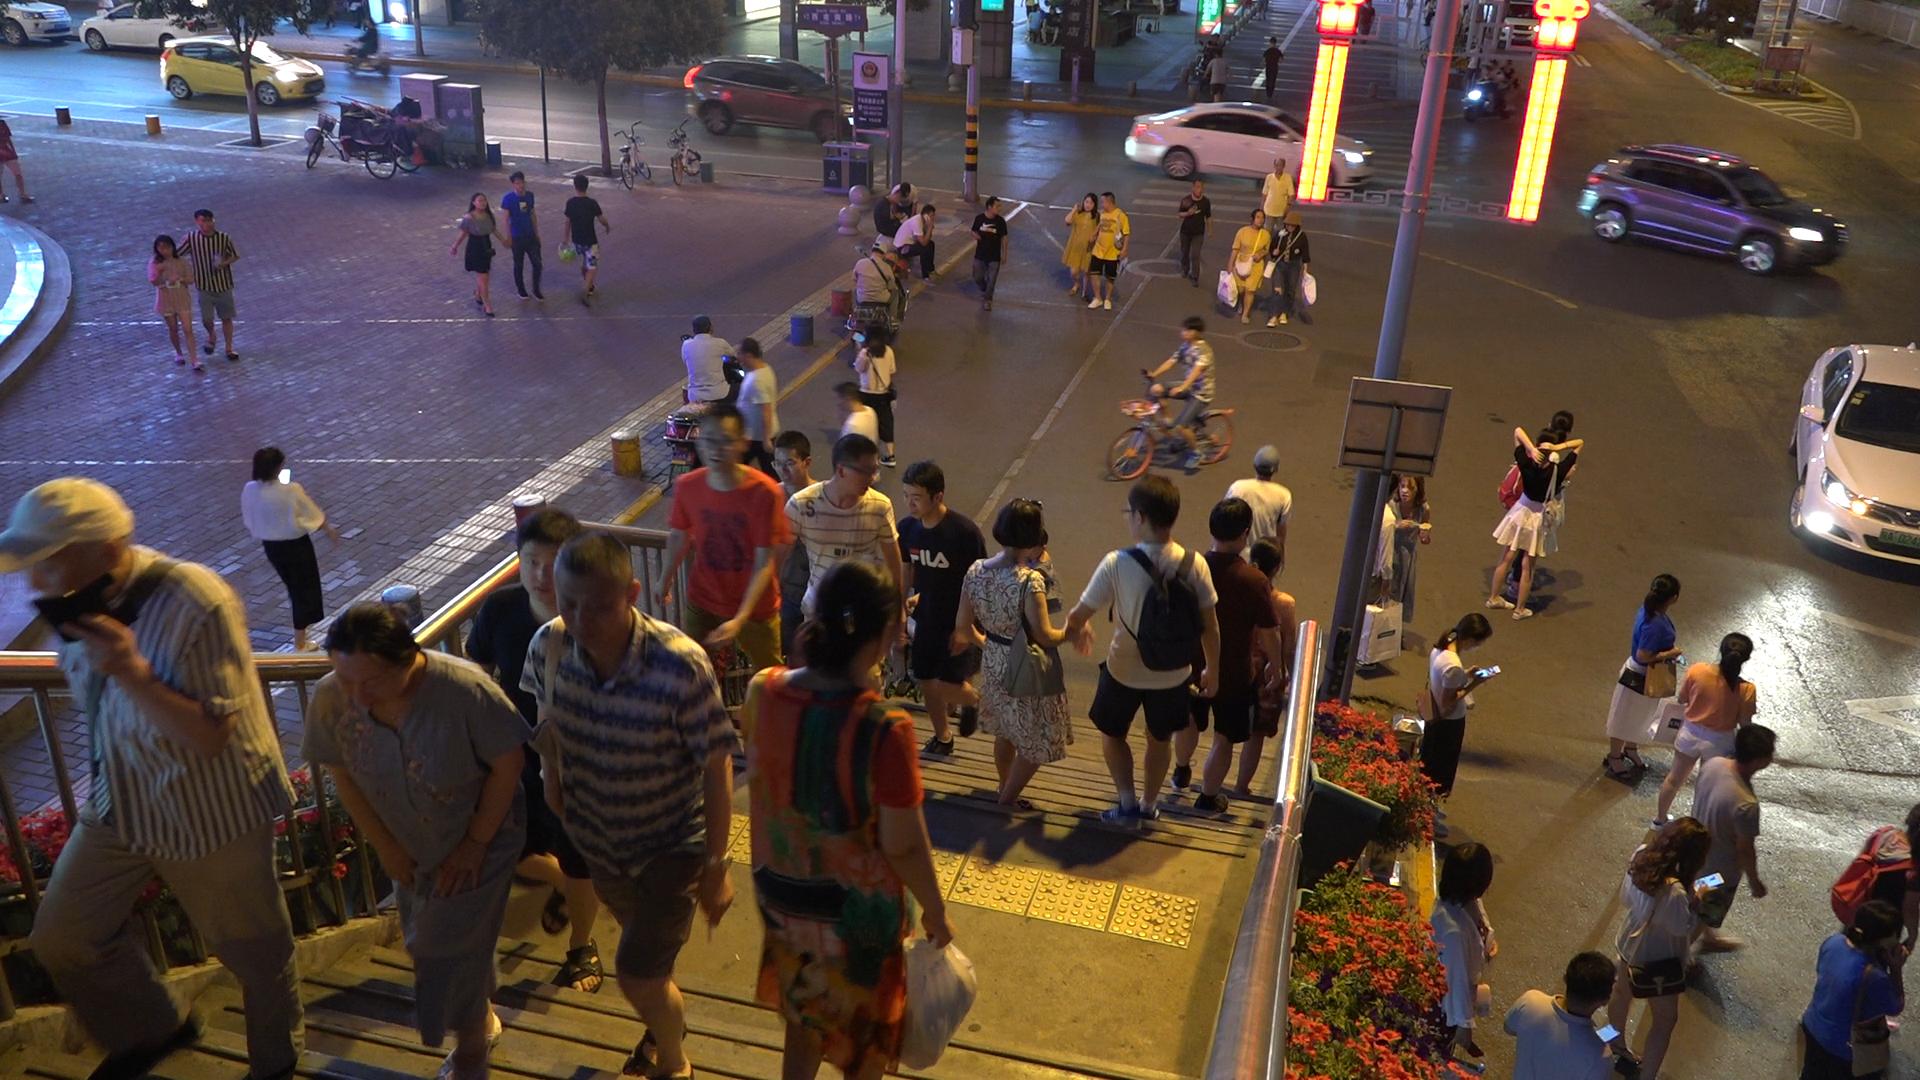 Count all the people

60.